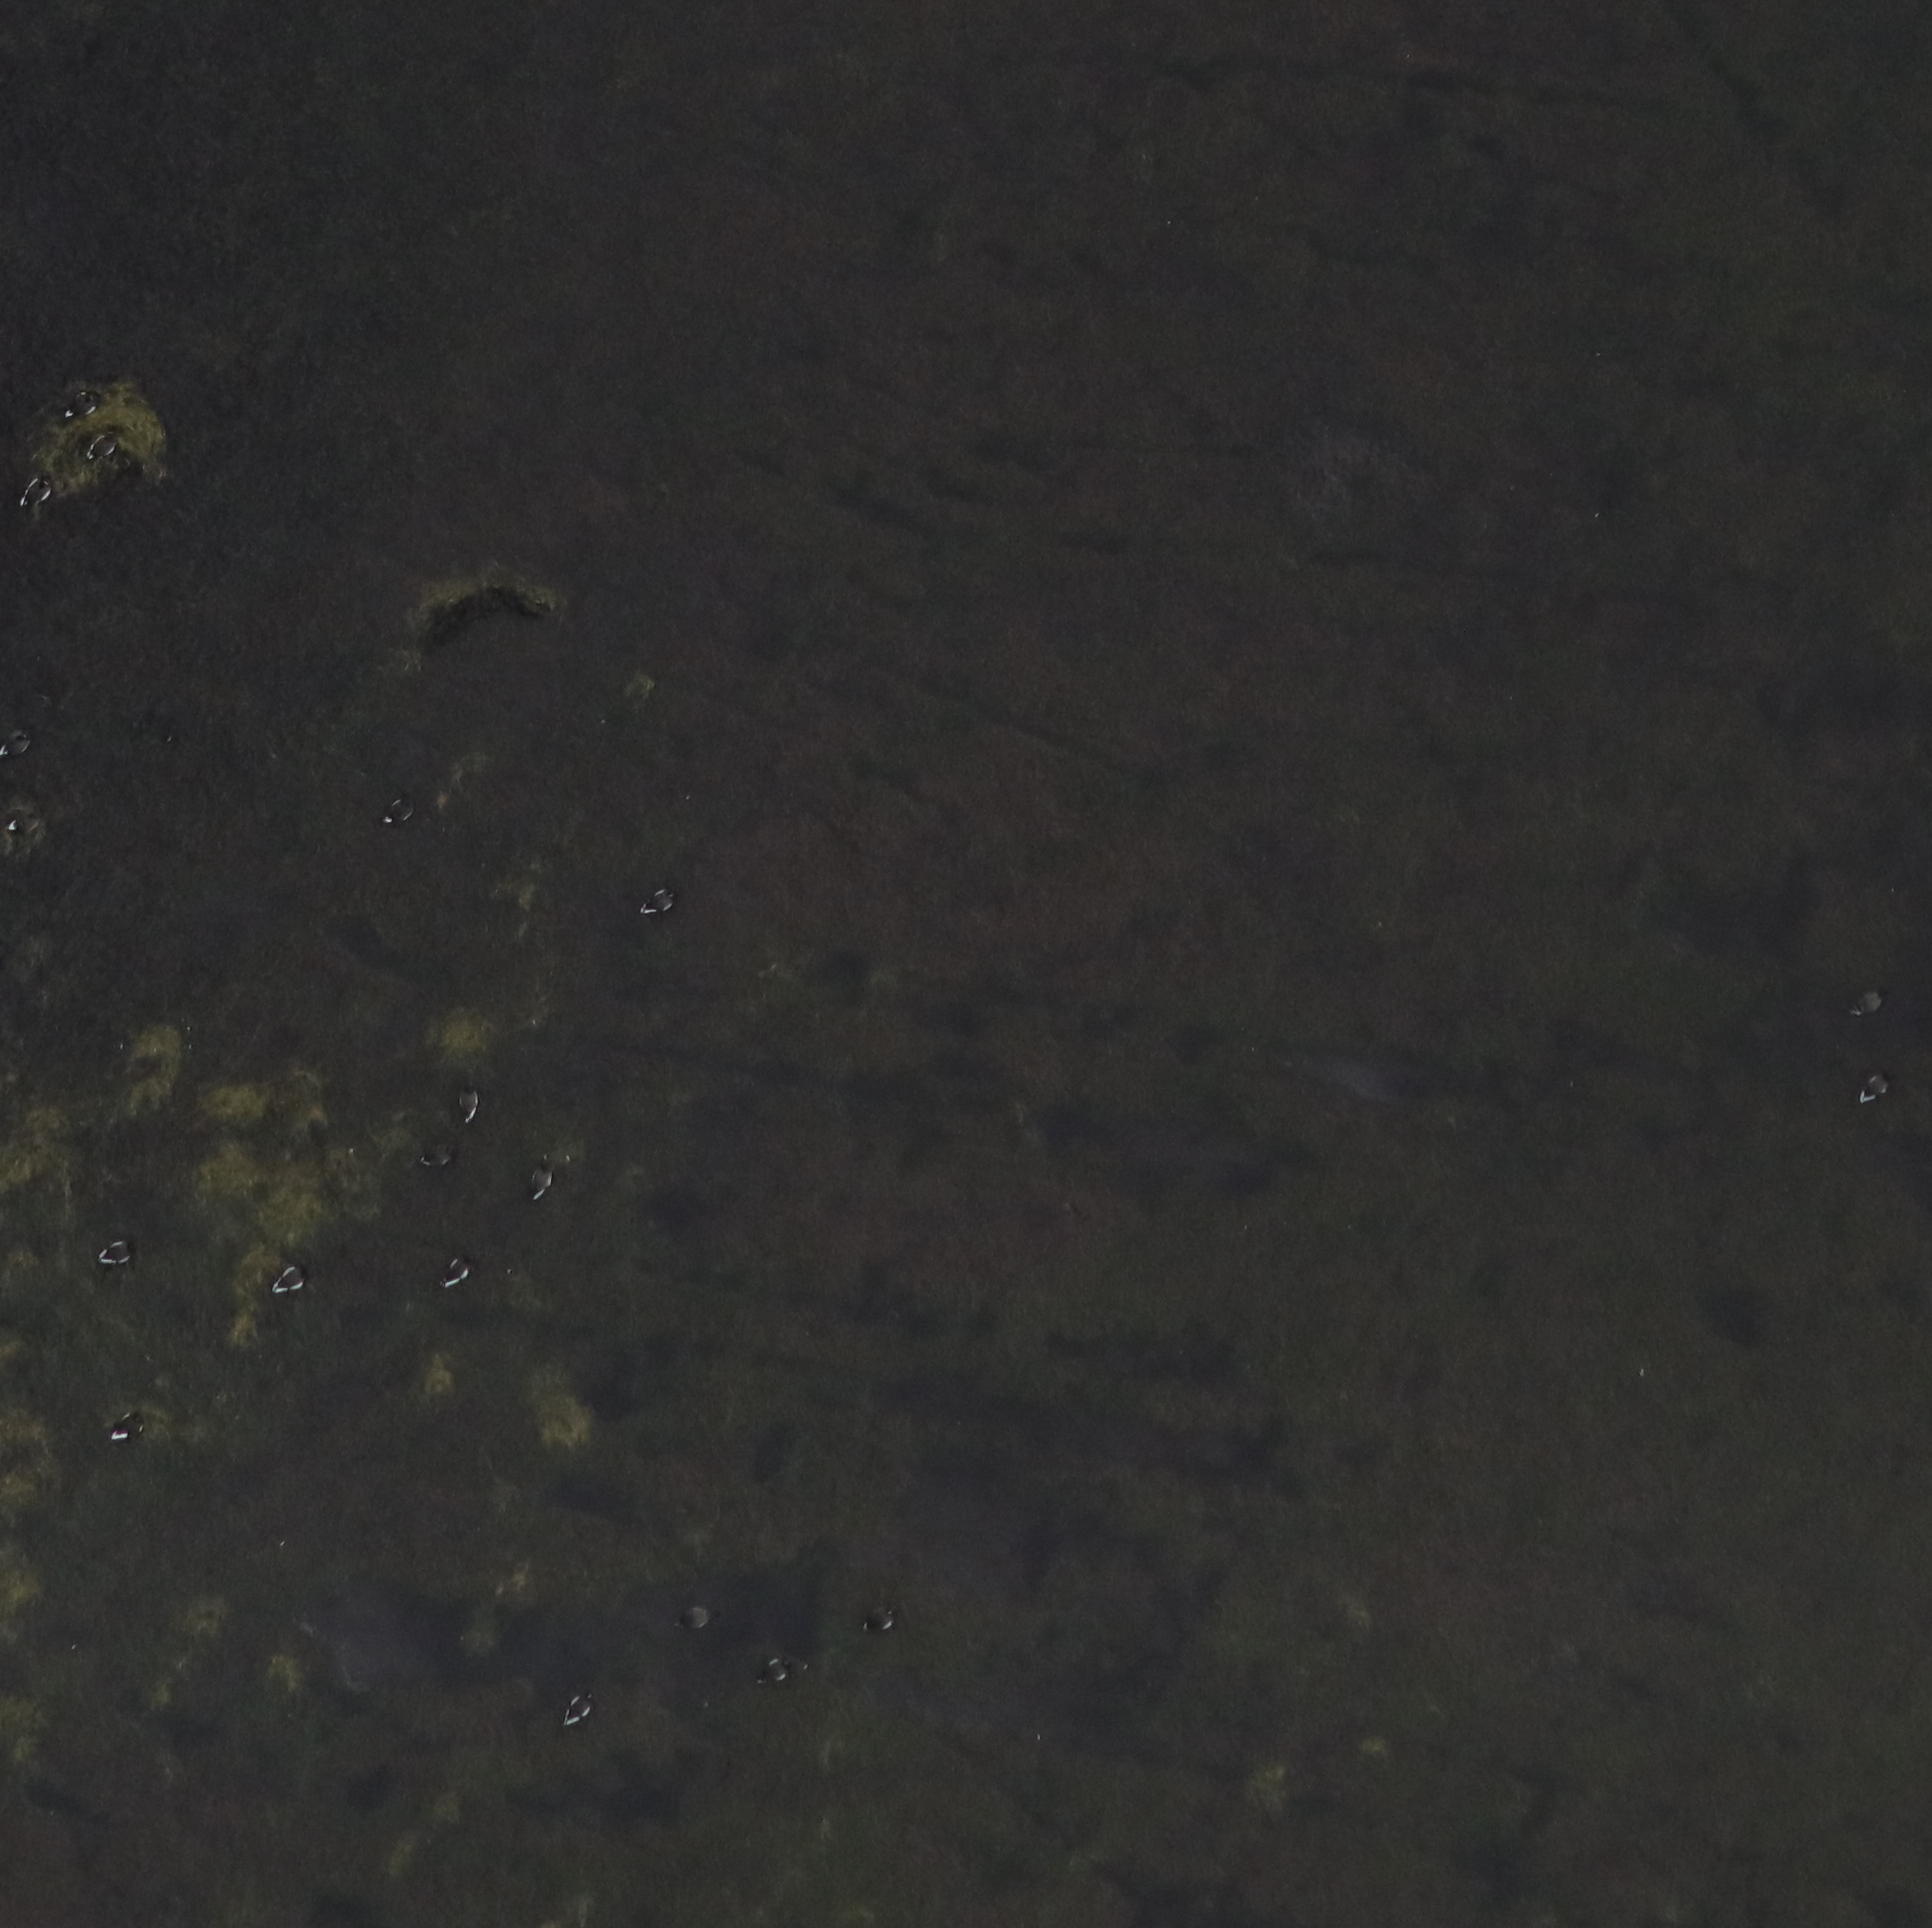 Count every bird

20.